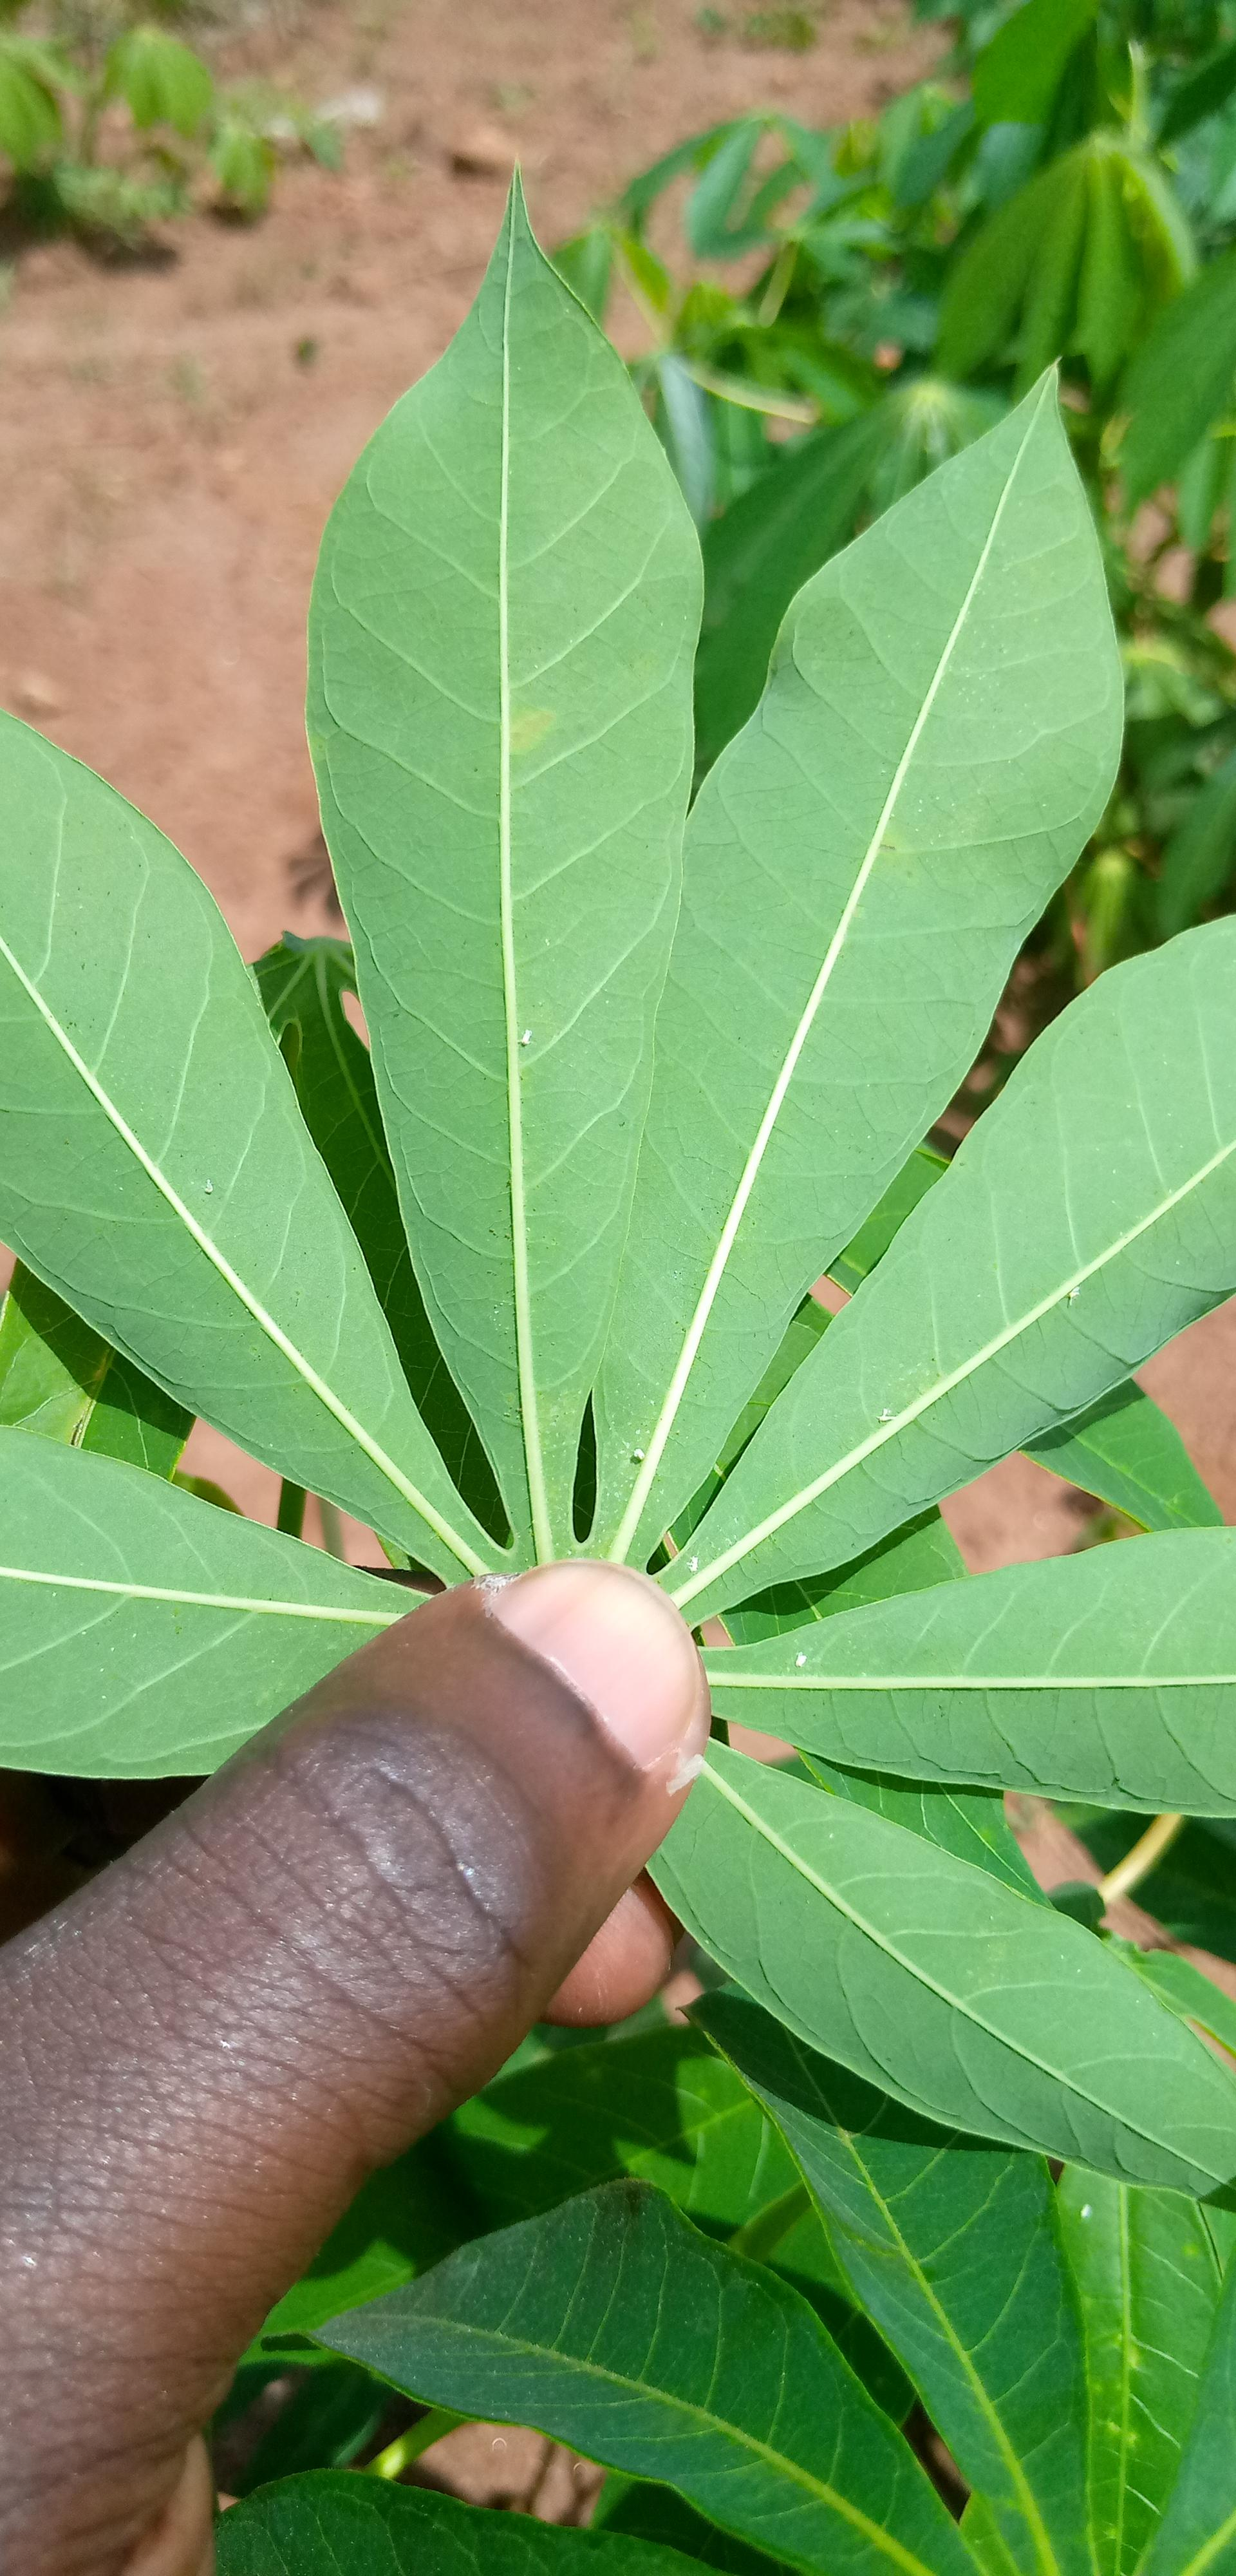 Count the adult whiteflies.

8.